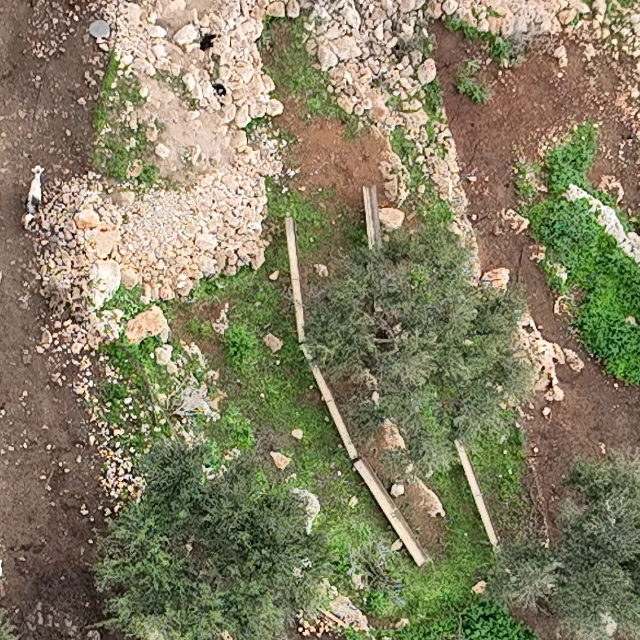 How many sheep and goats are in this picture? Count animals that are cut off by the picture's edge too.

1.